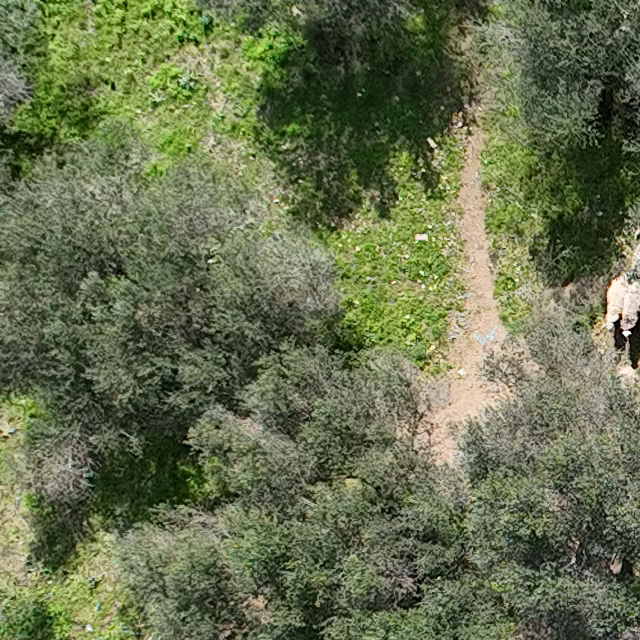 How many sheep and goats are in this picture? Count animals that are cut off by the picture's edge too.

5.